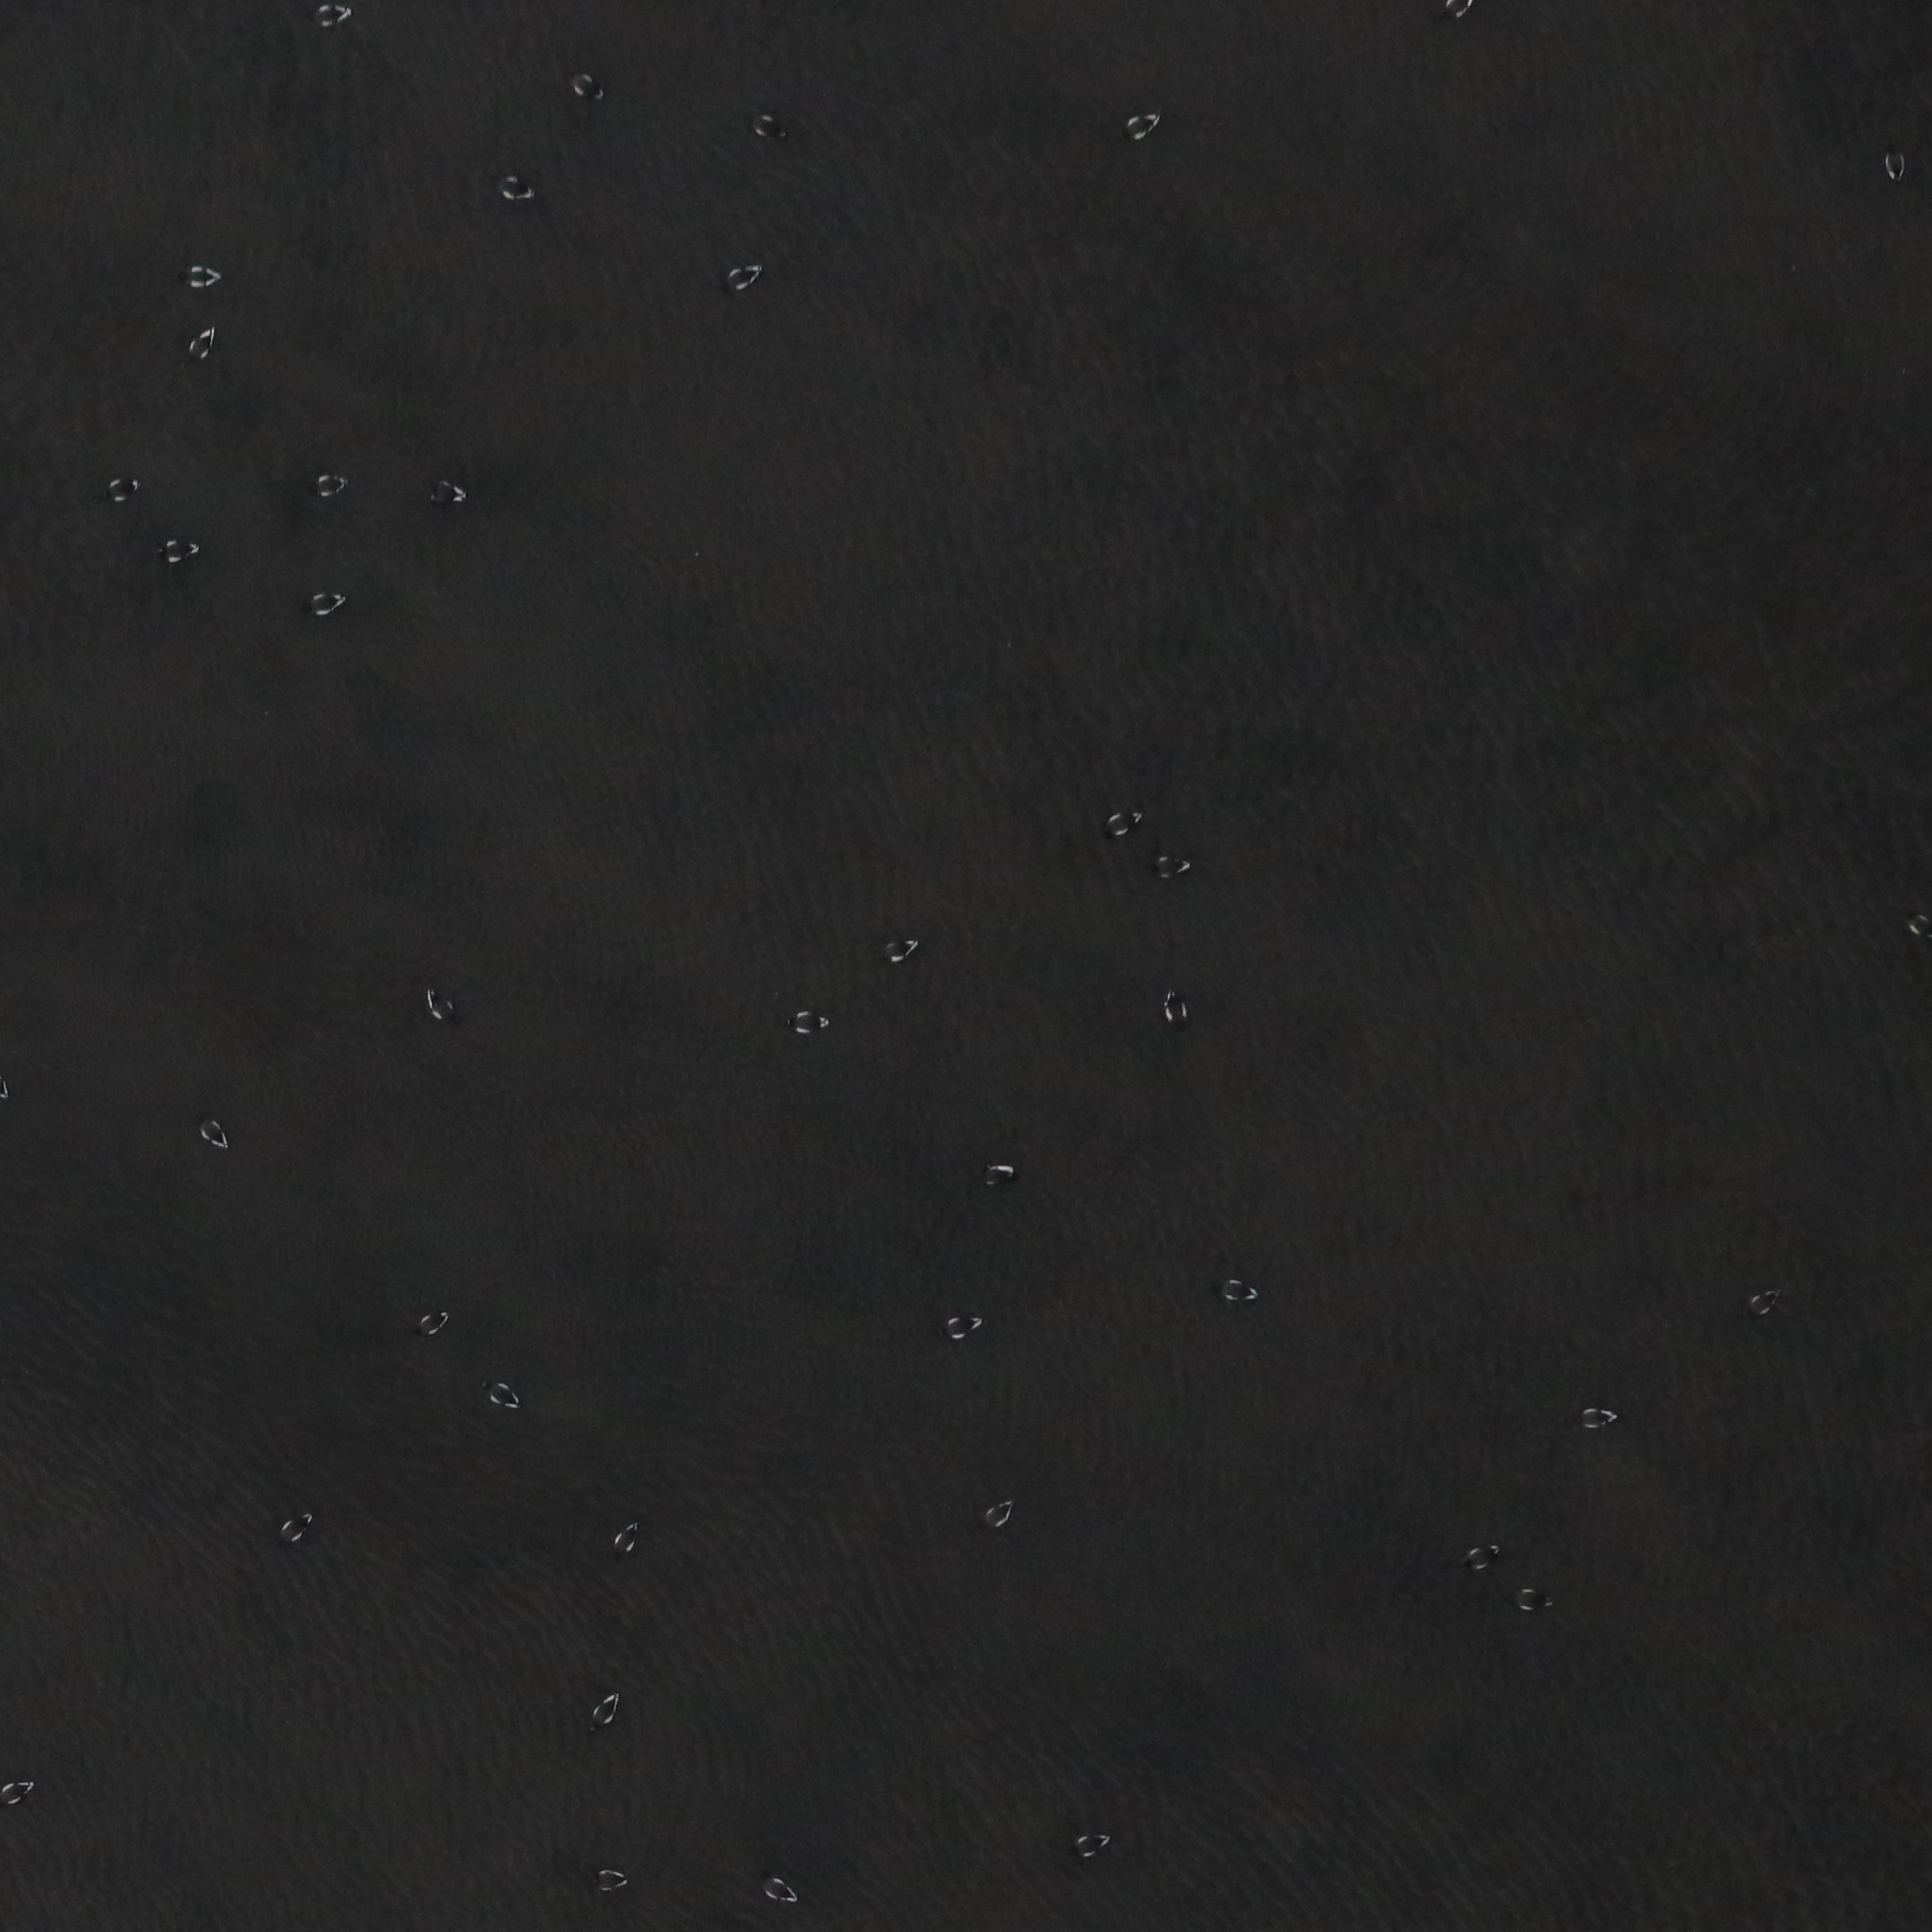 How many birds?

40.